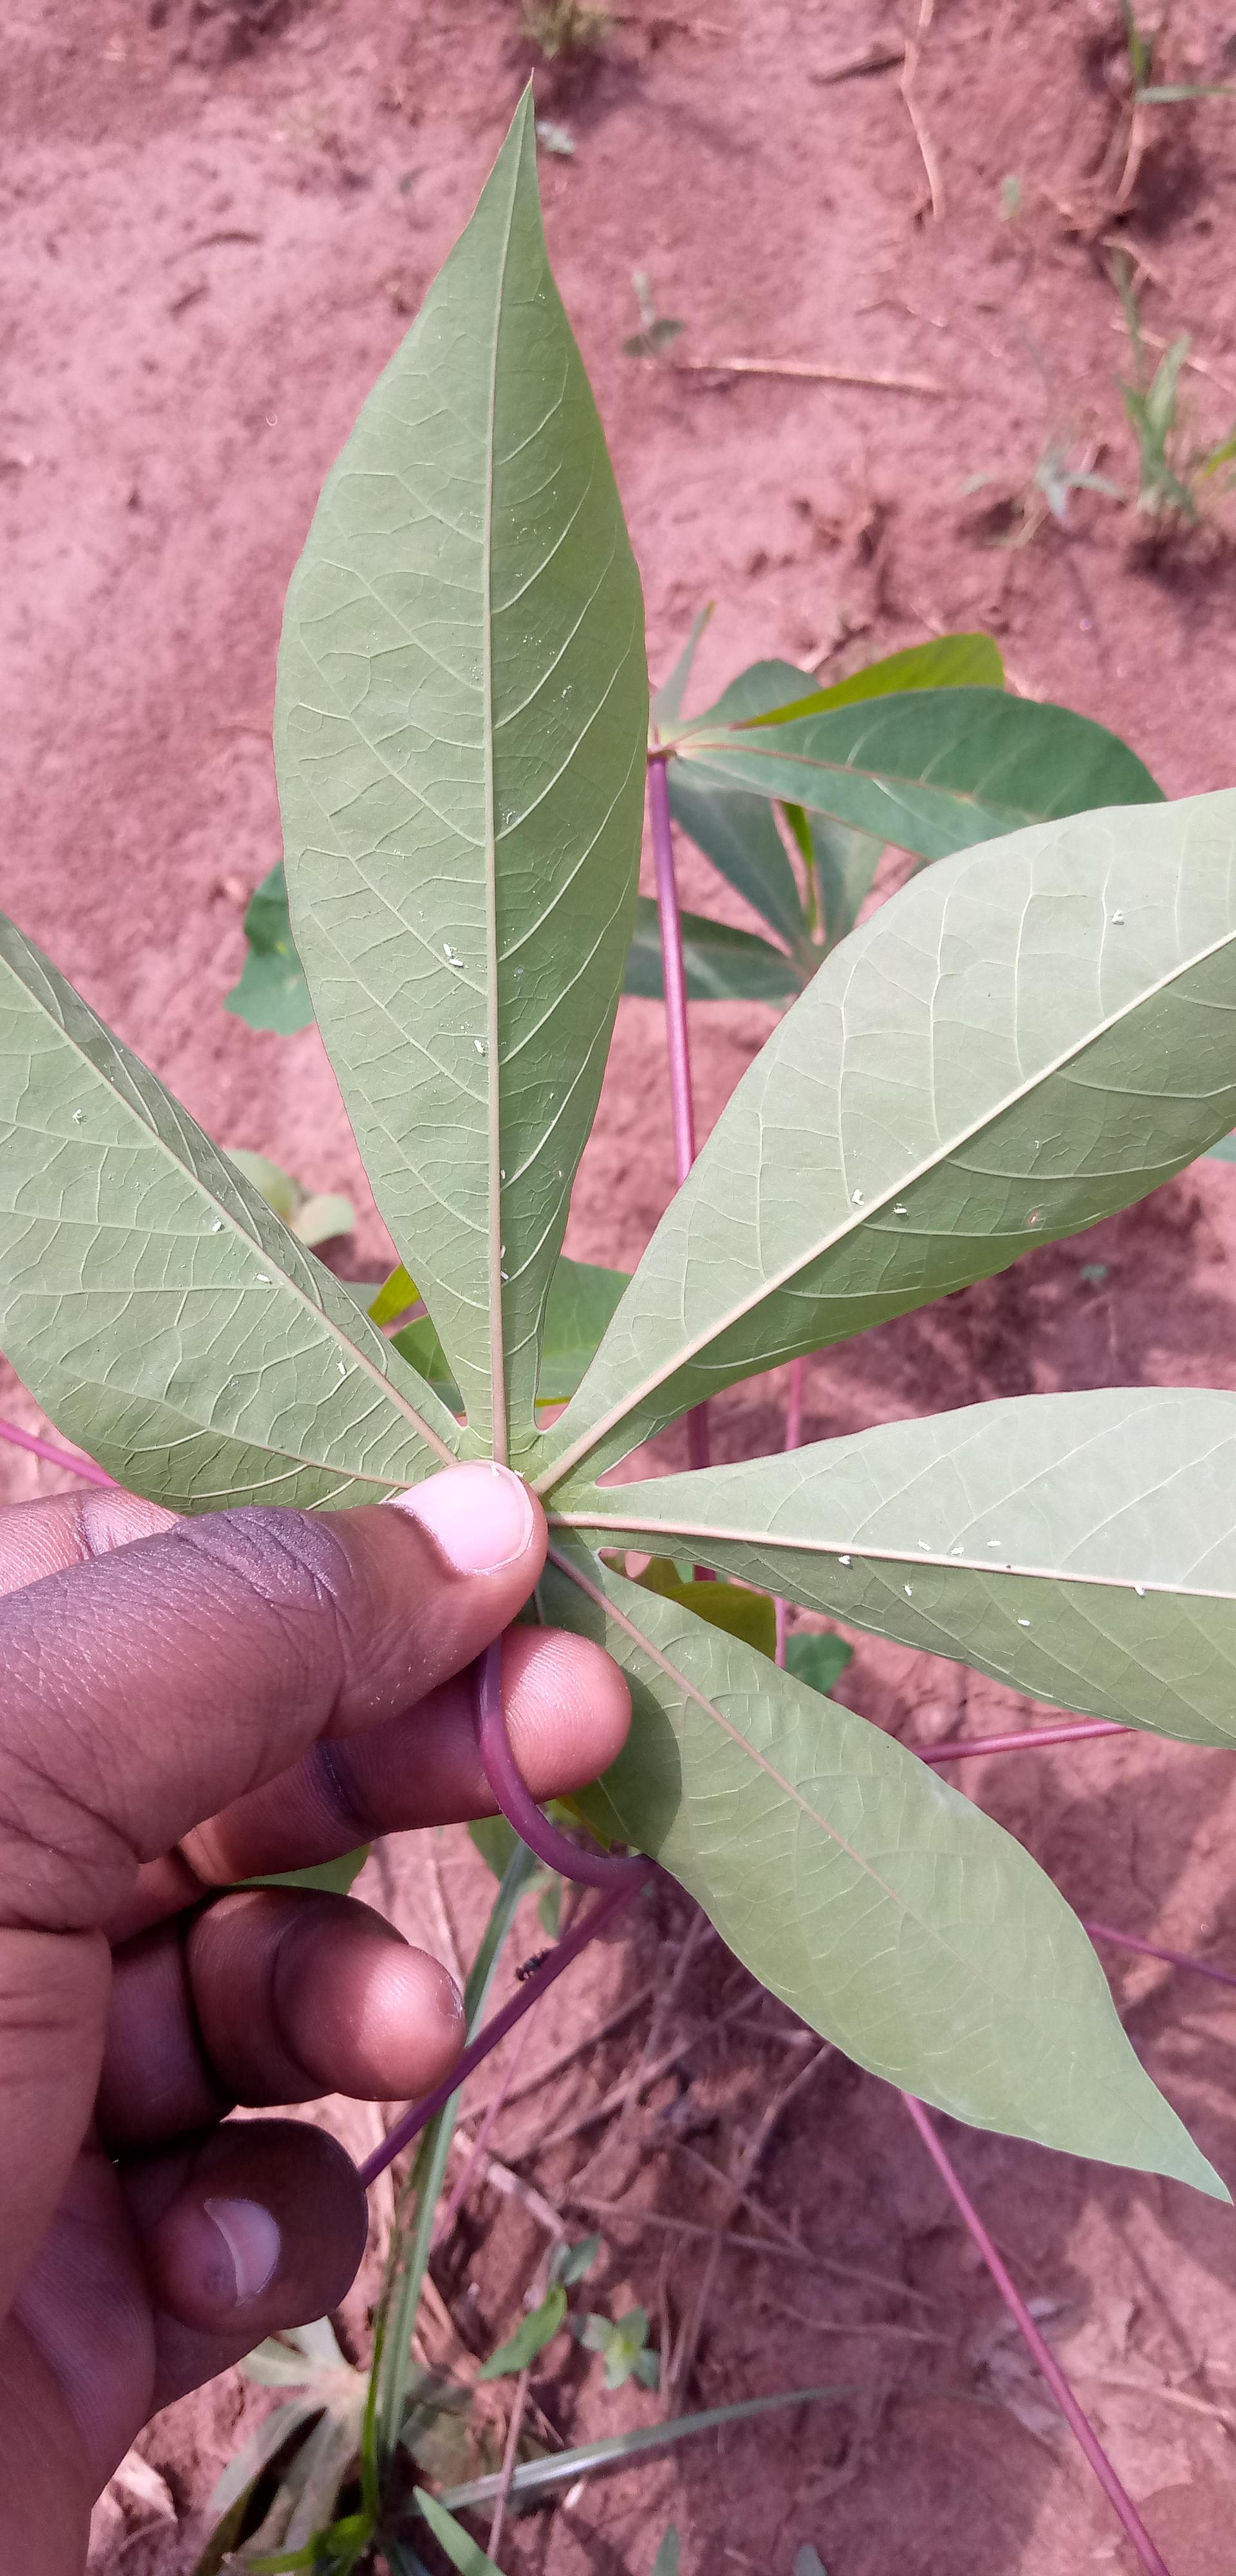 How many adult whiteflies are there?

22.